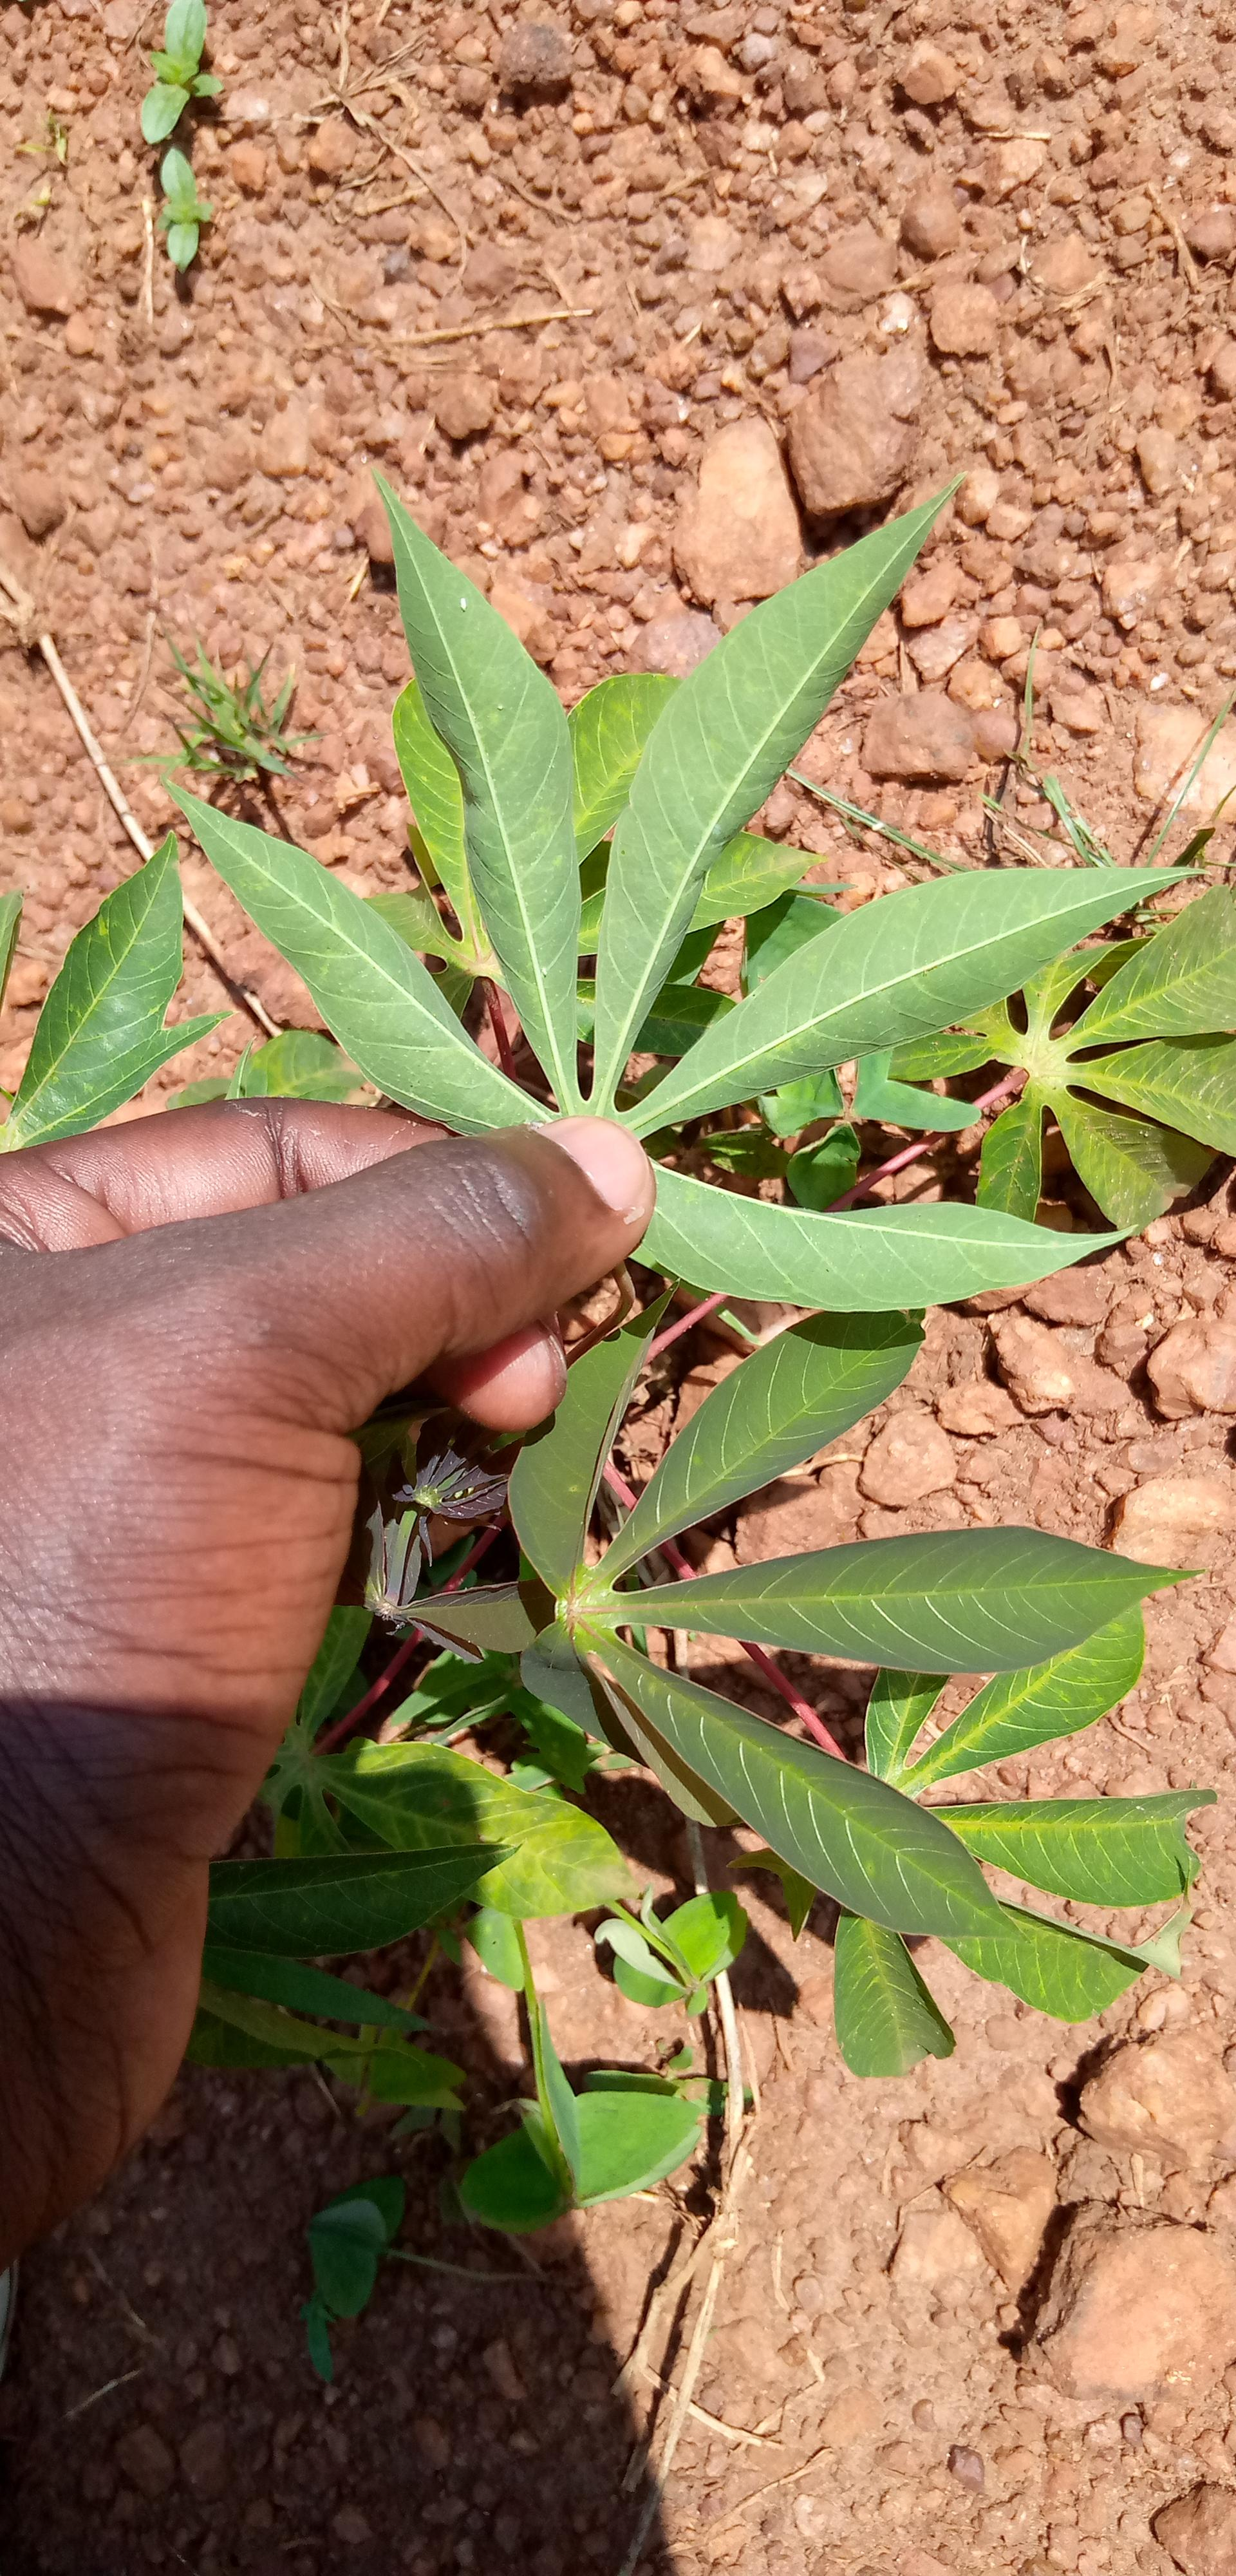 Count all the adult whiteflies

2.